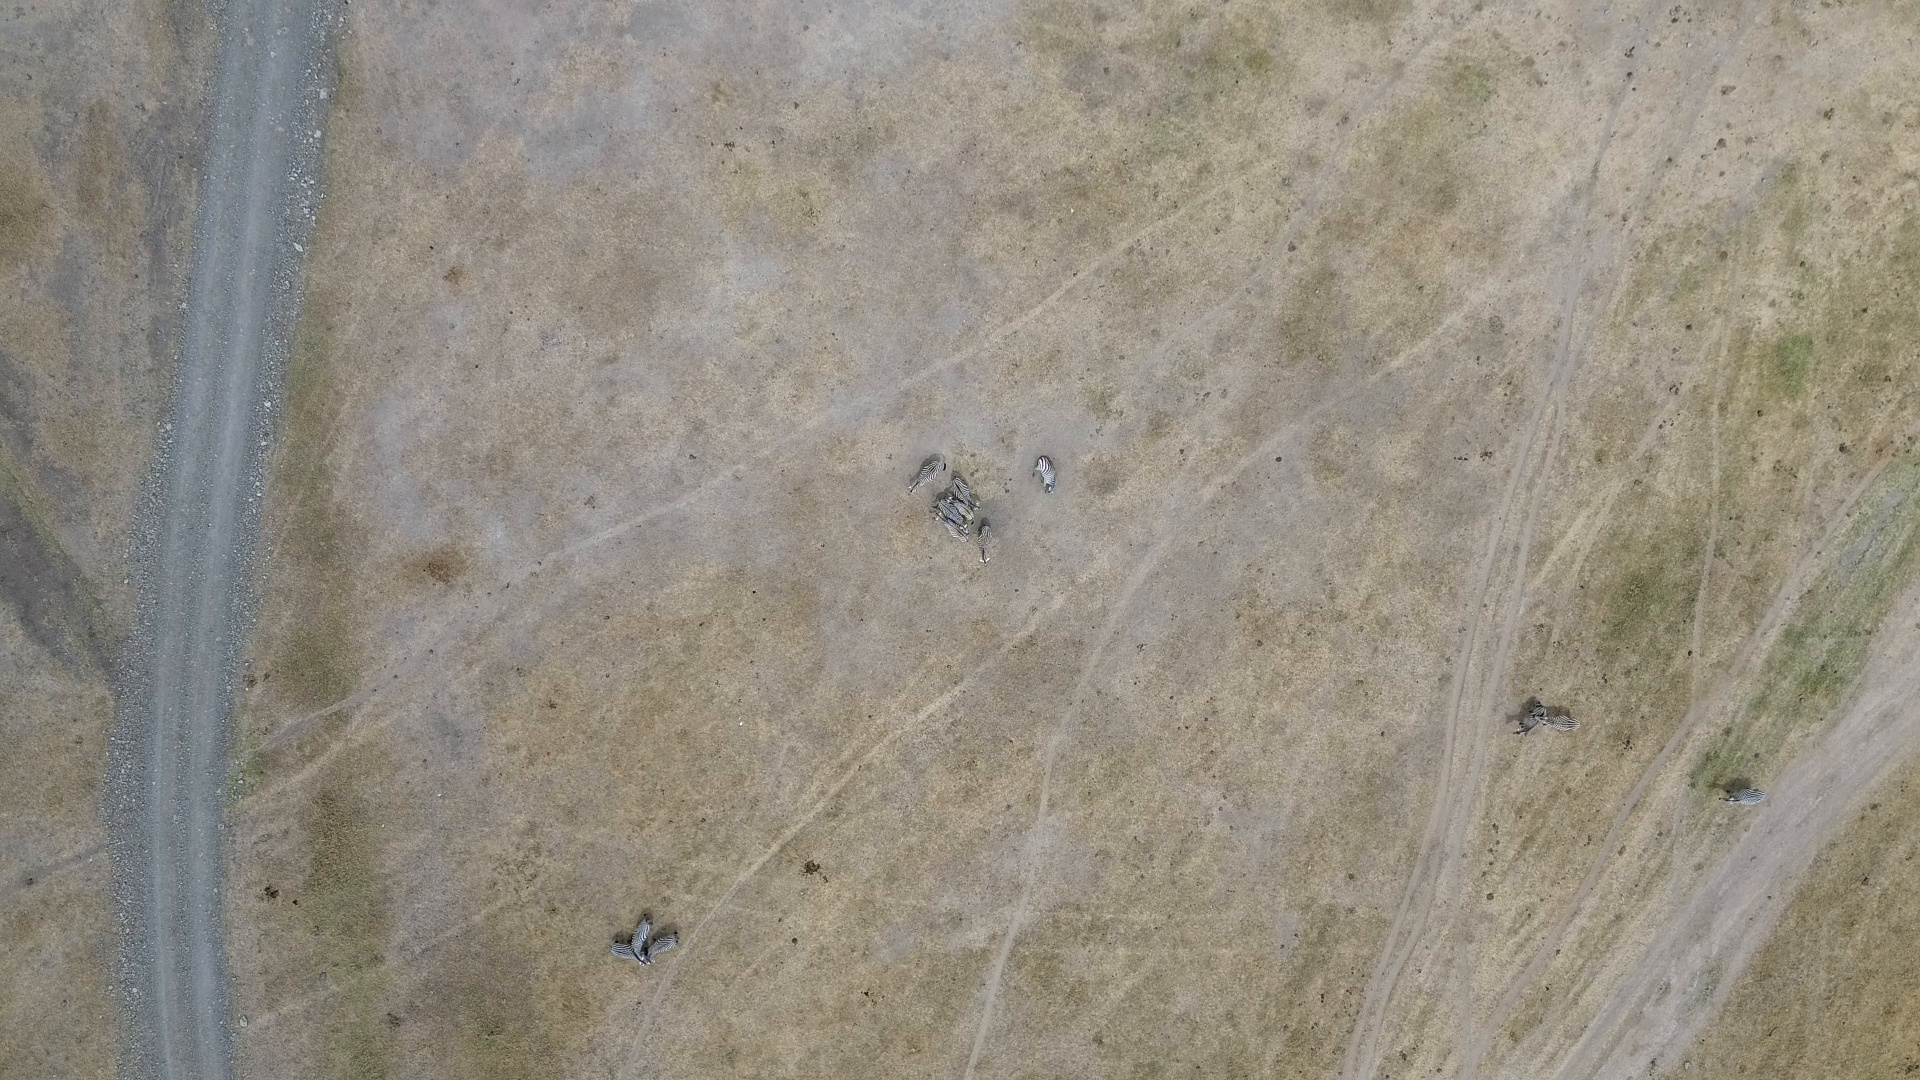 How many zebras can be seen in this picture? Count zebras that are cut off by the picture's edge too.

13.